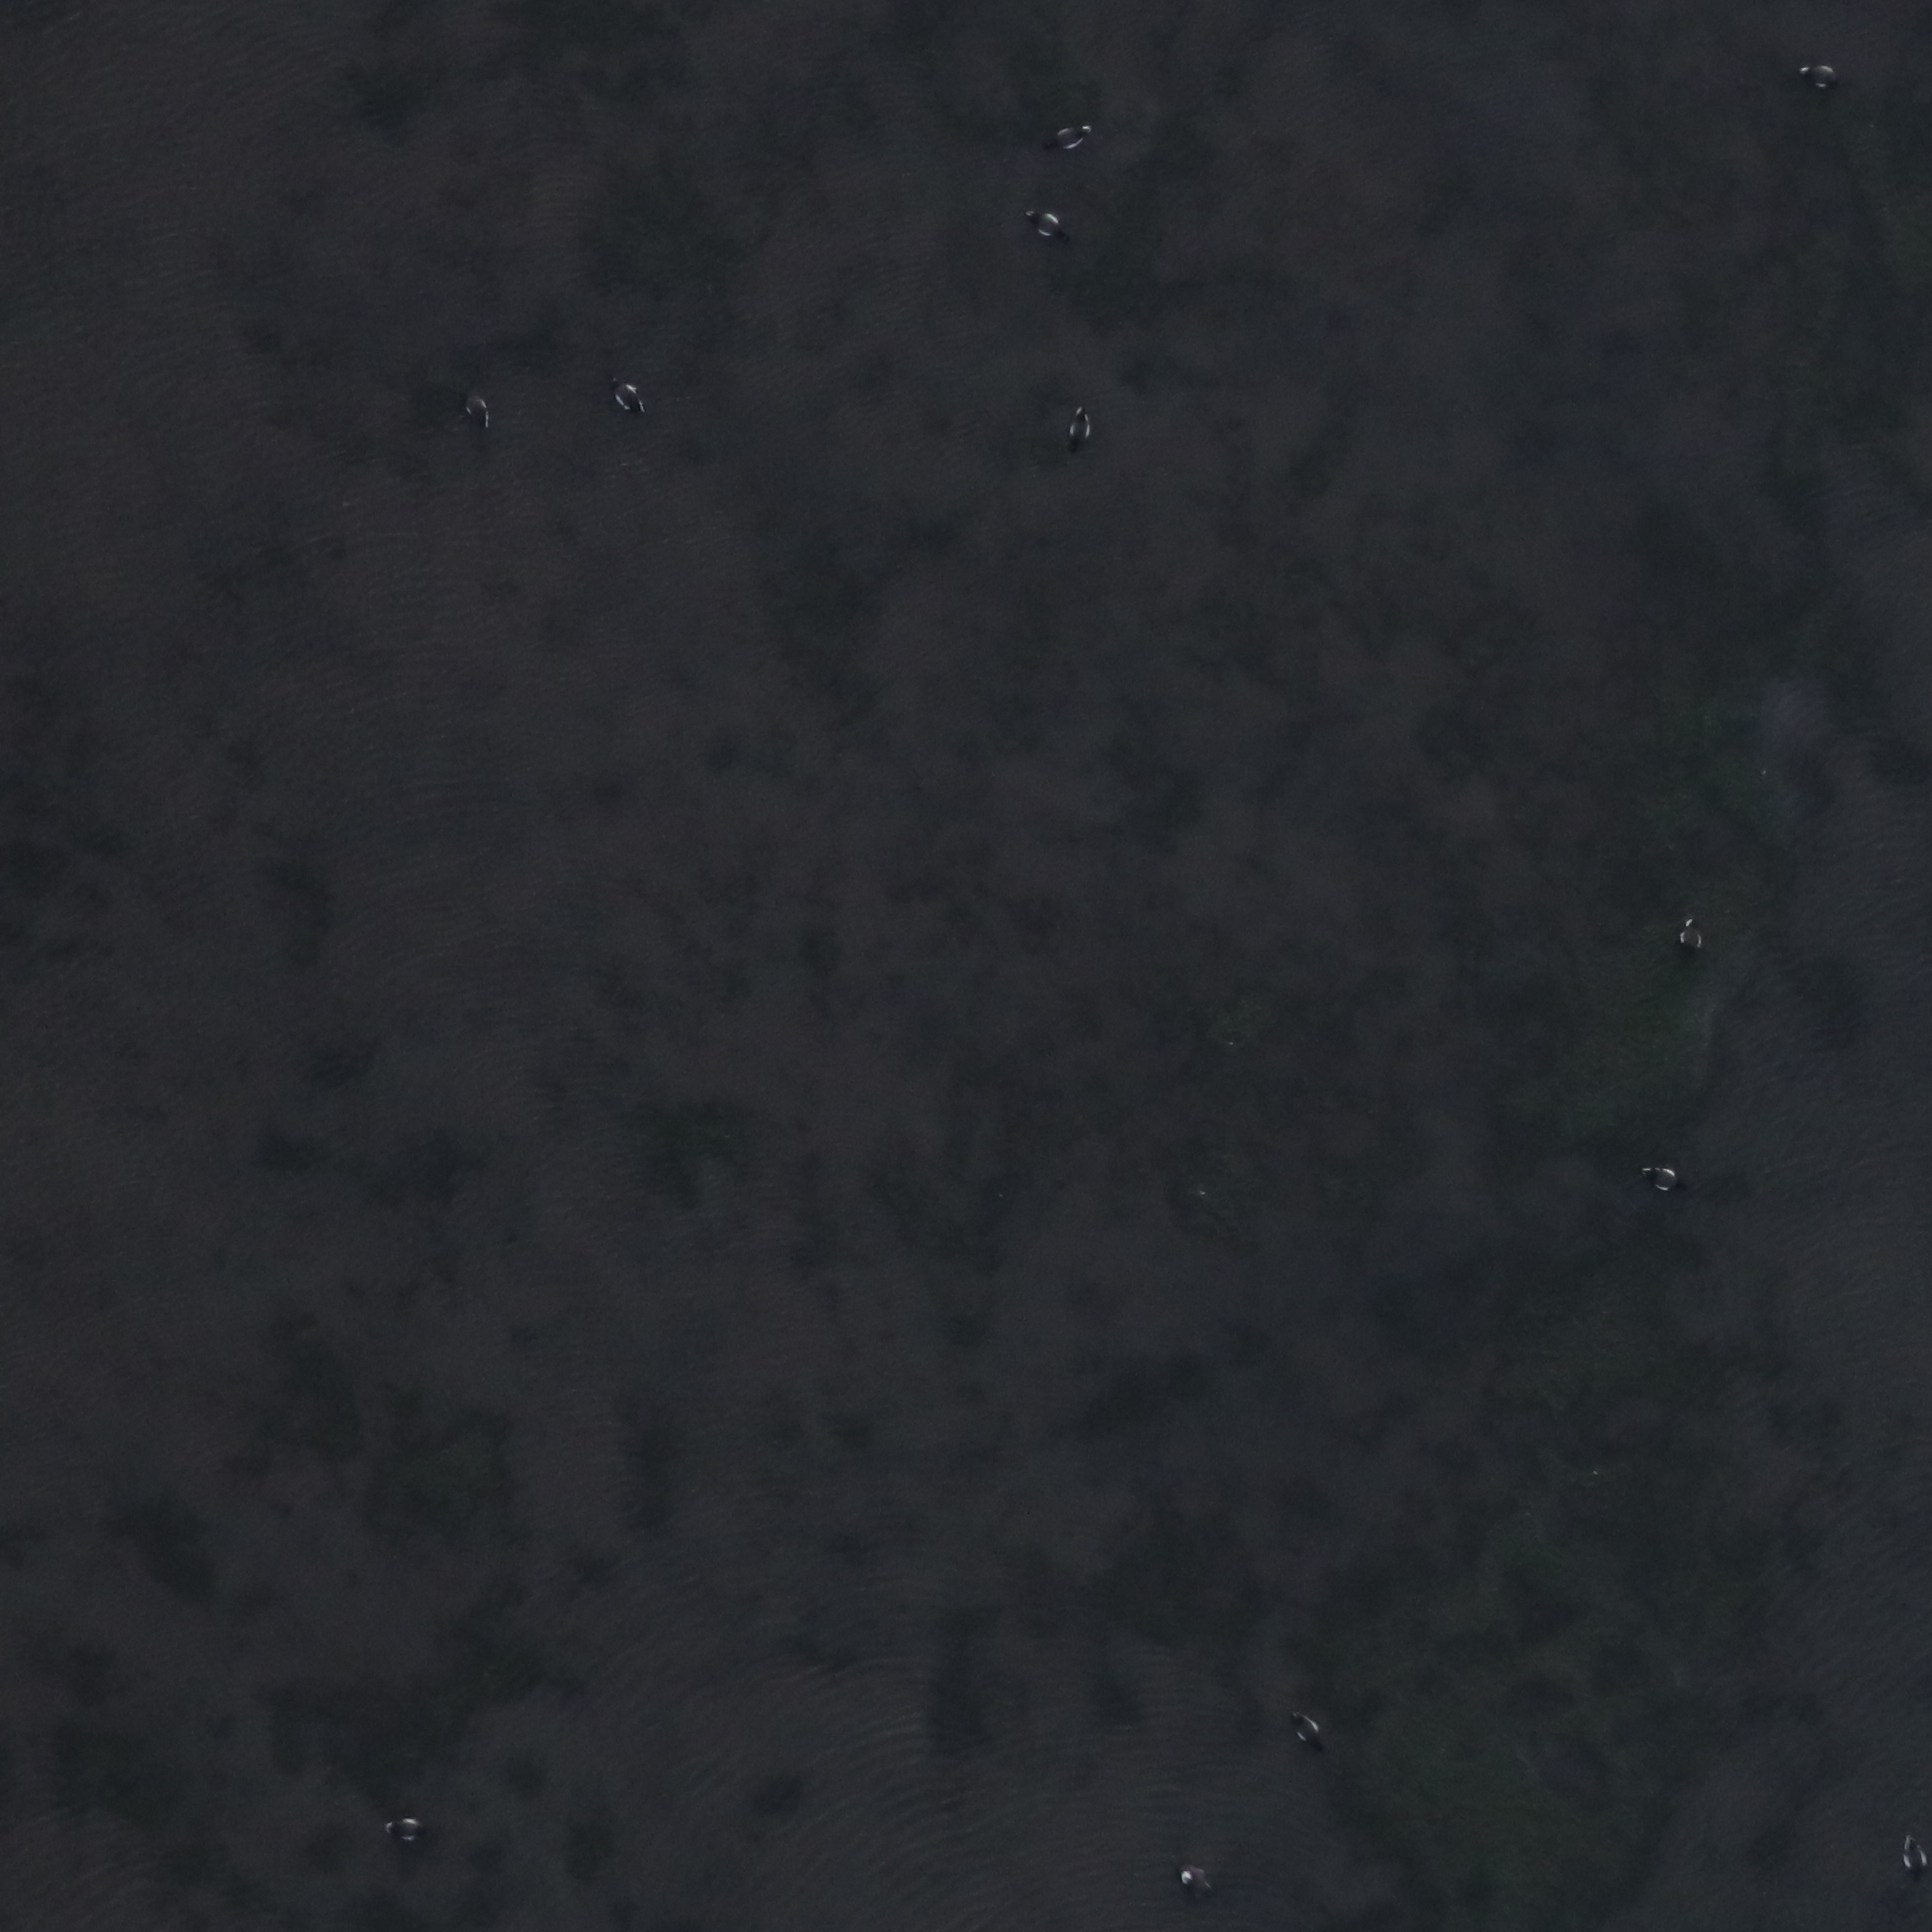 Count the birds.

12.